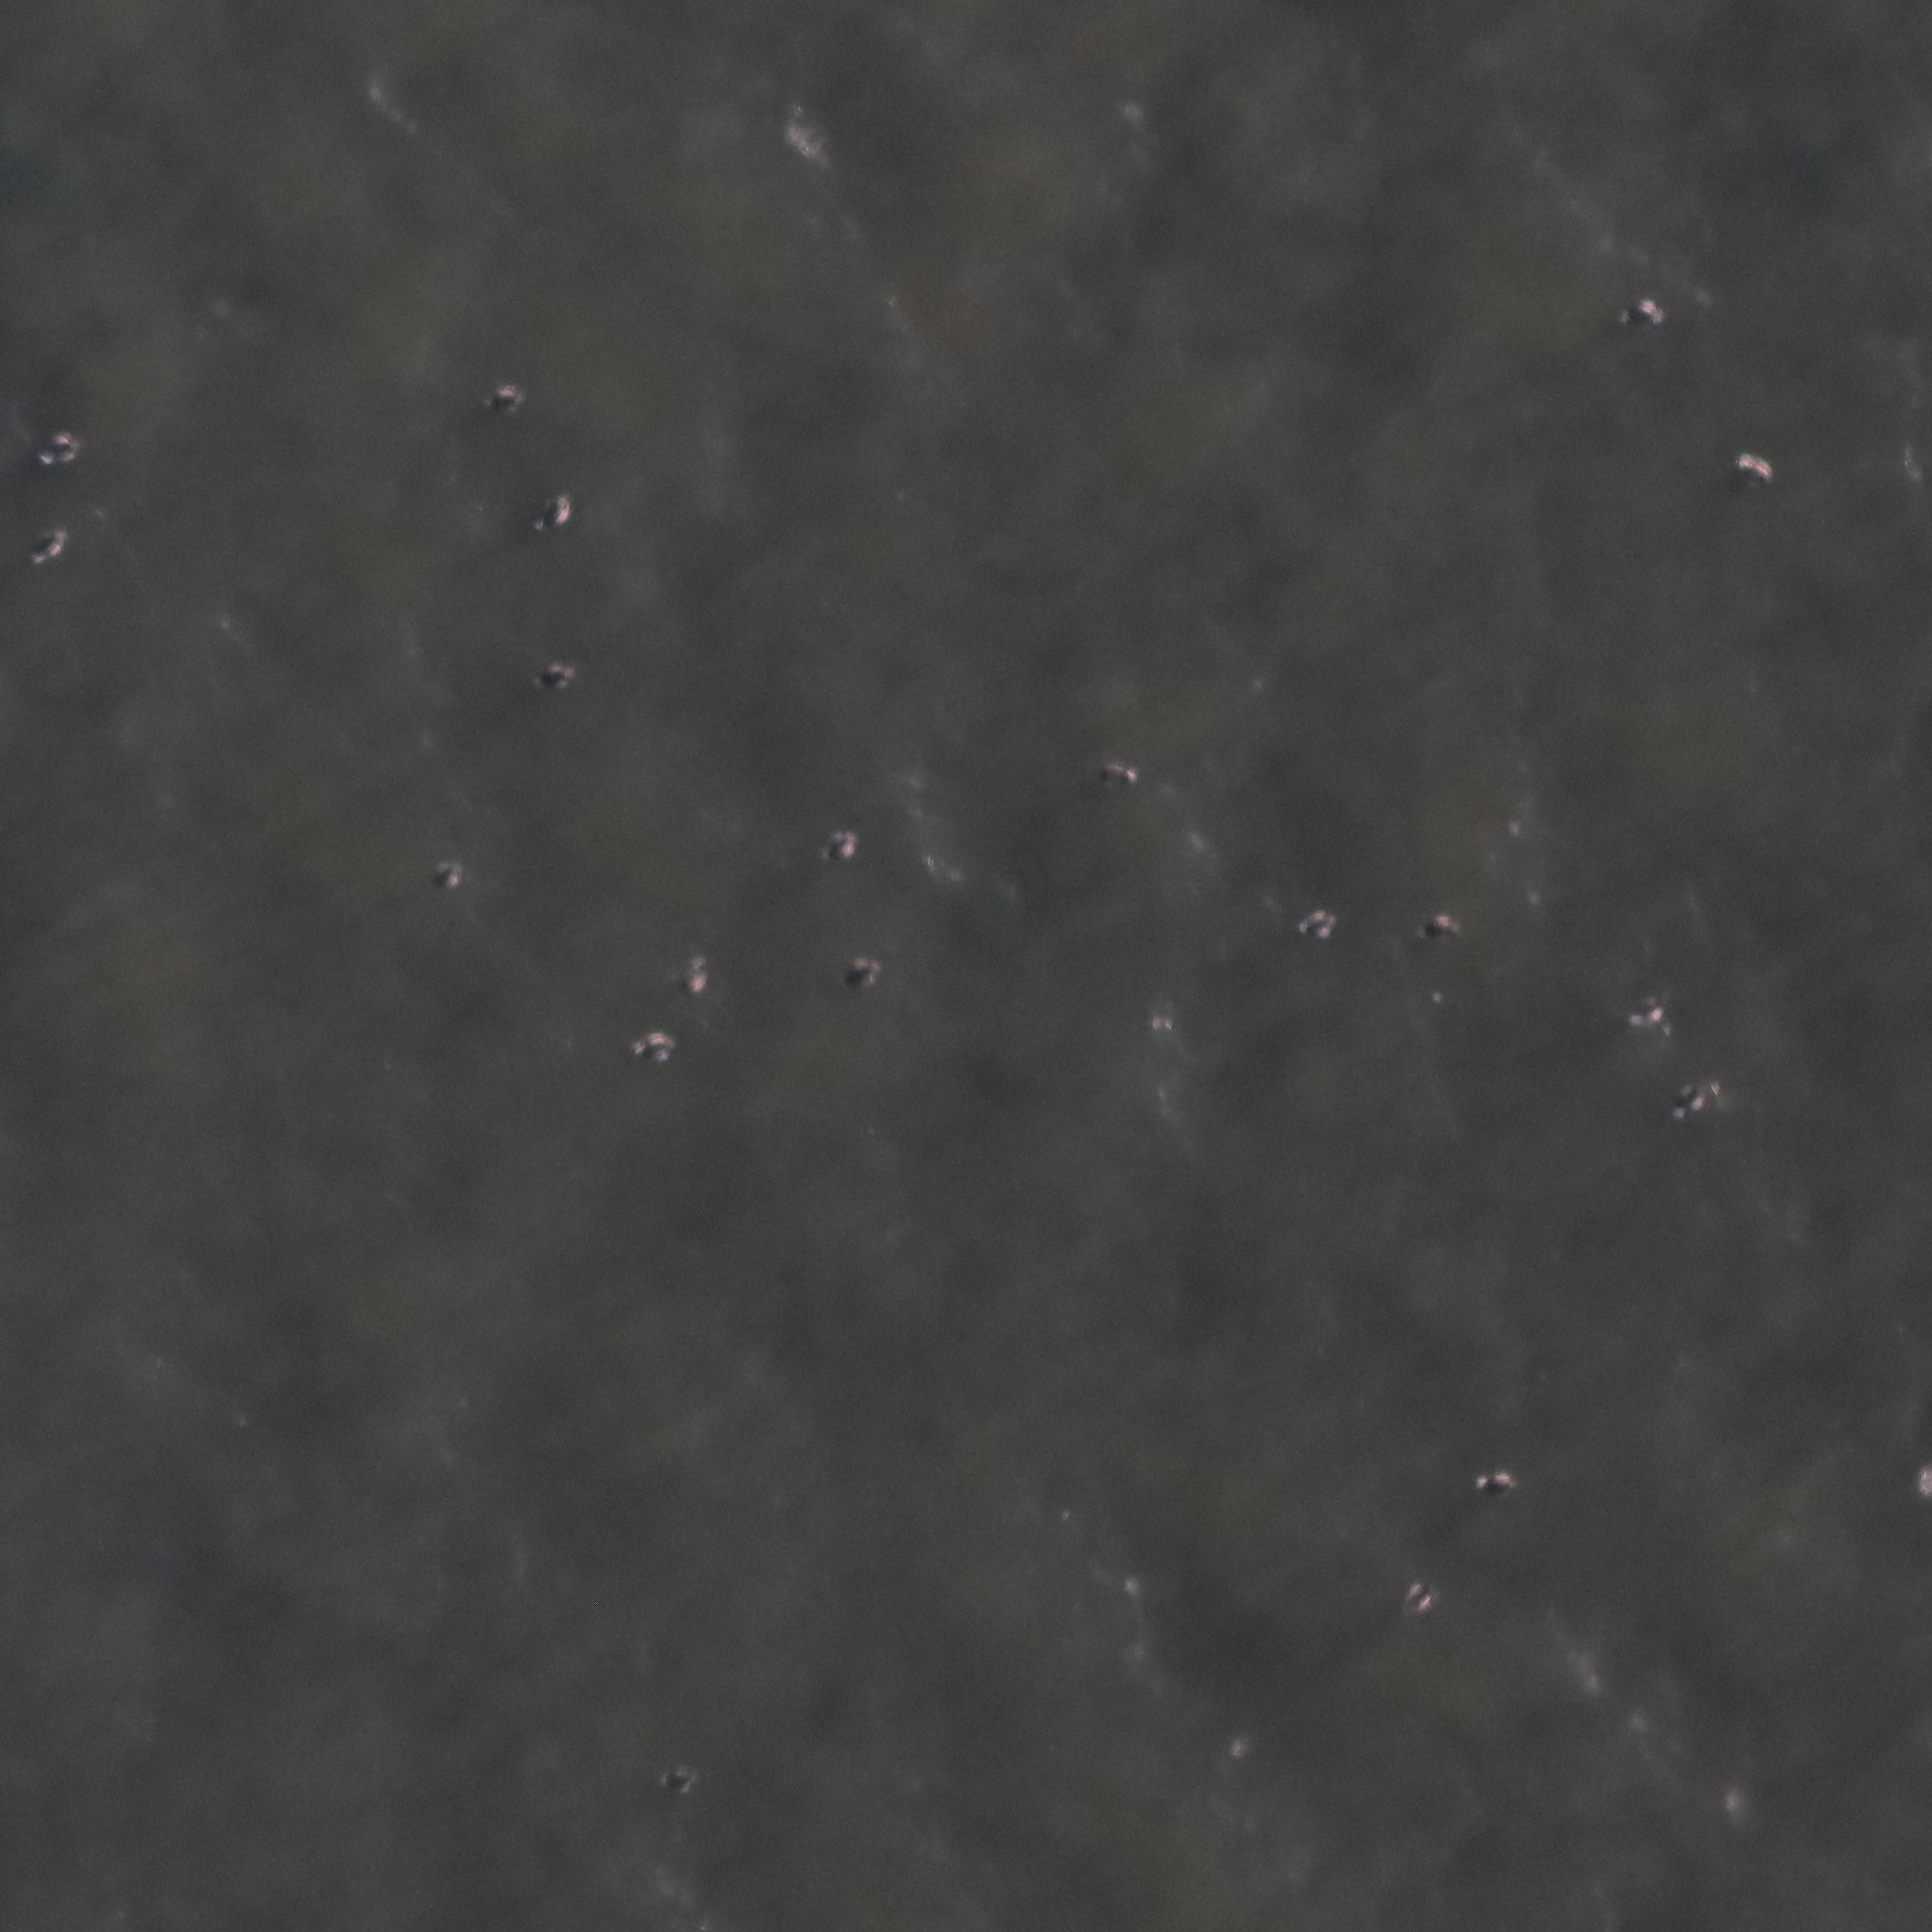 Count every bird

20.